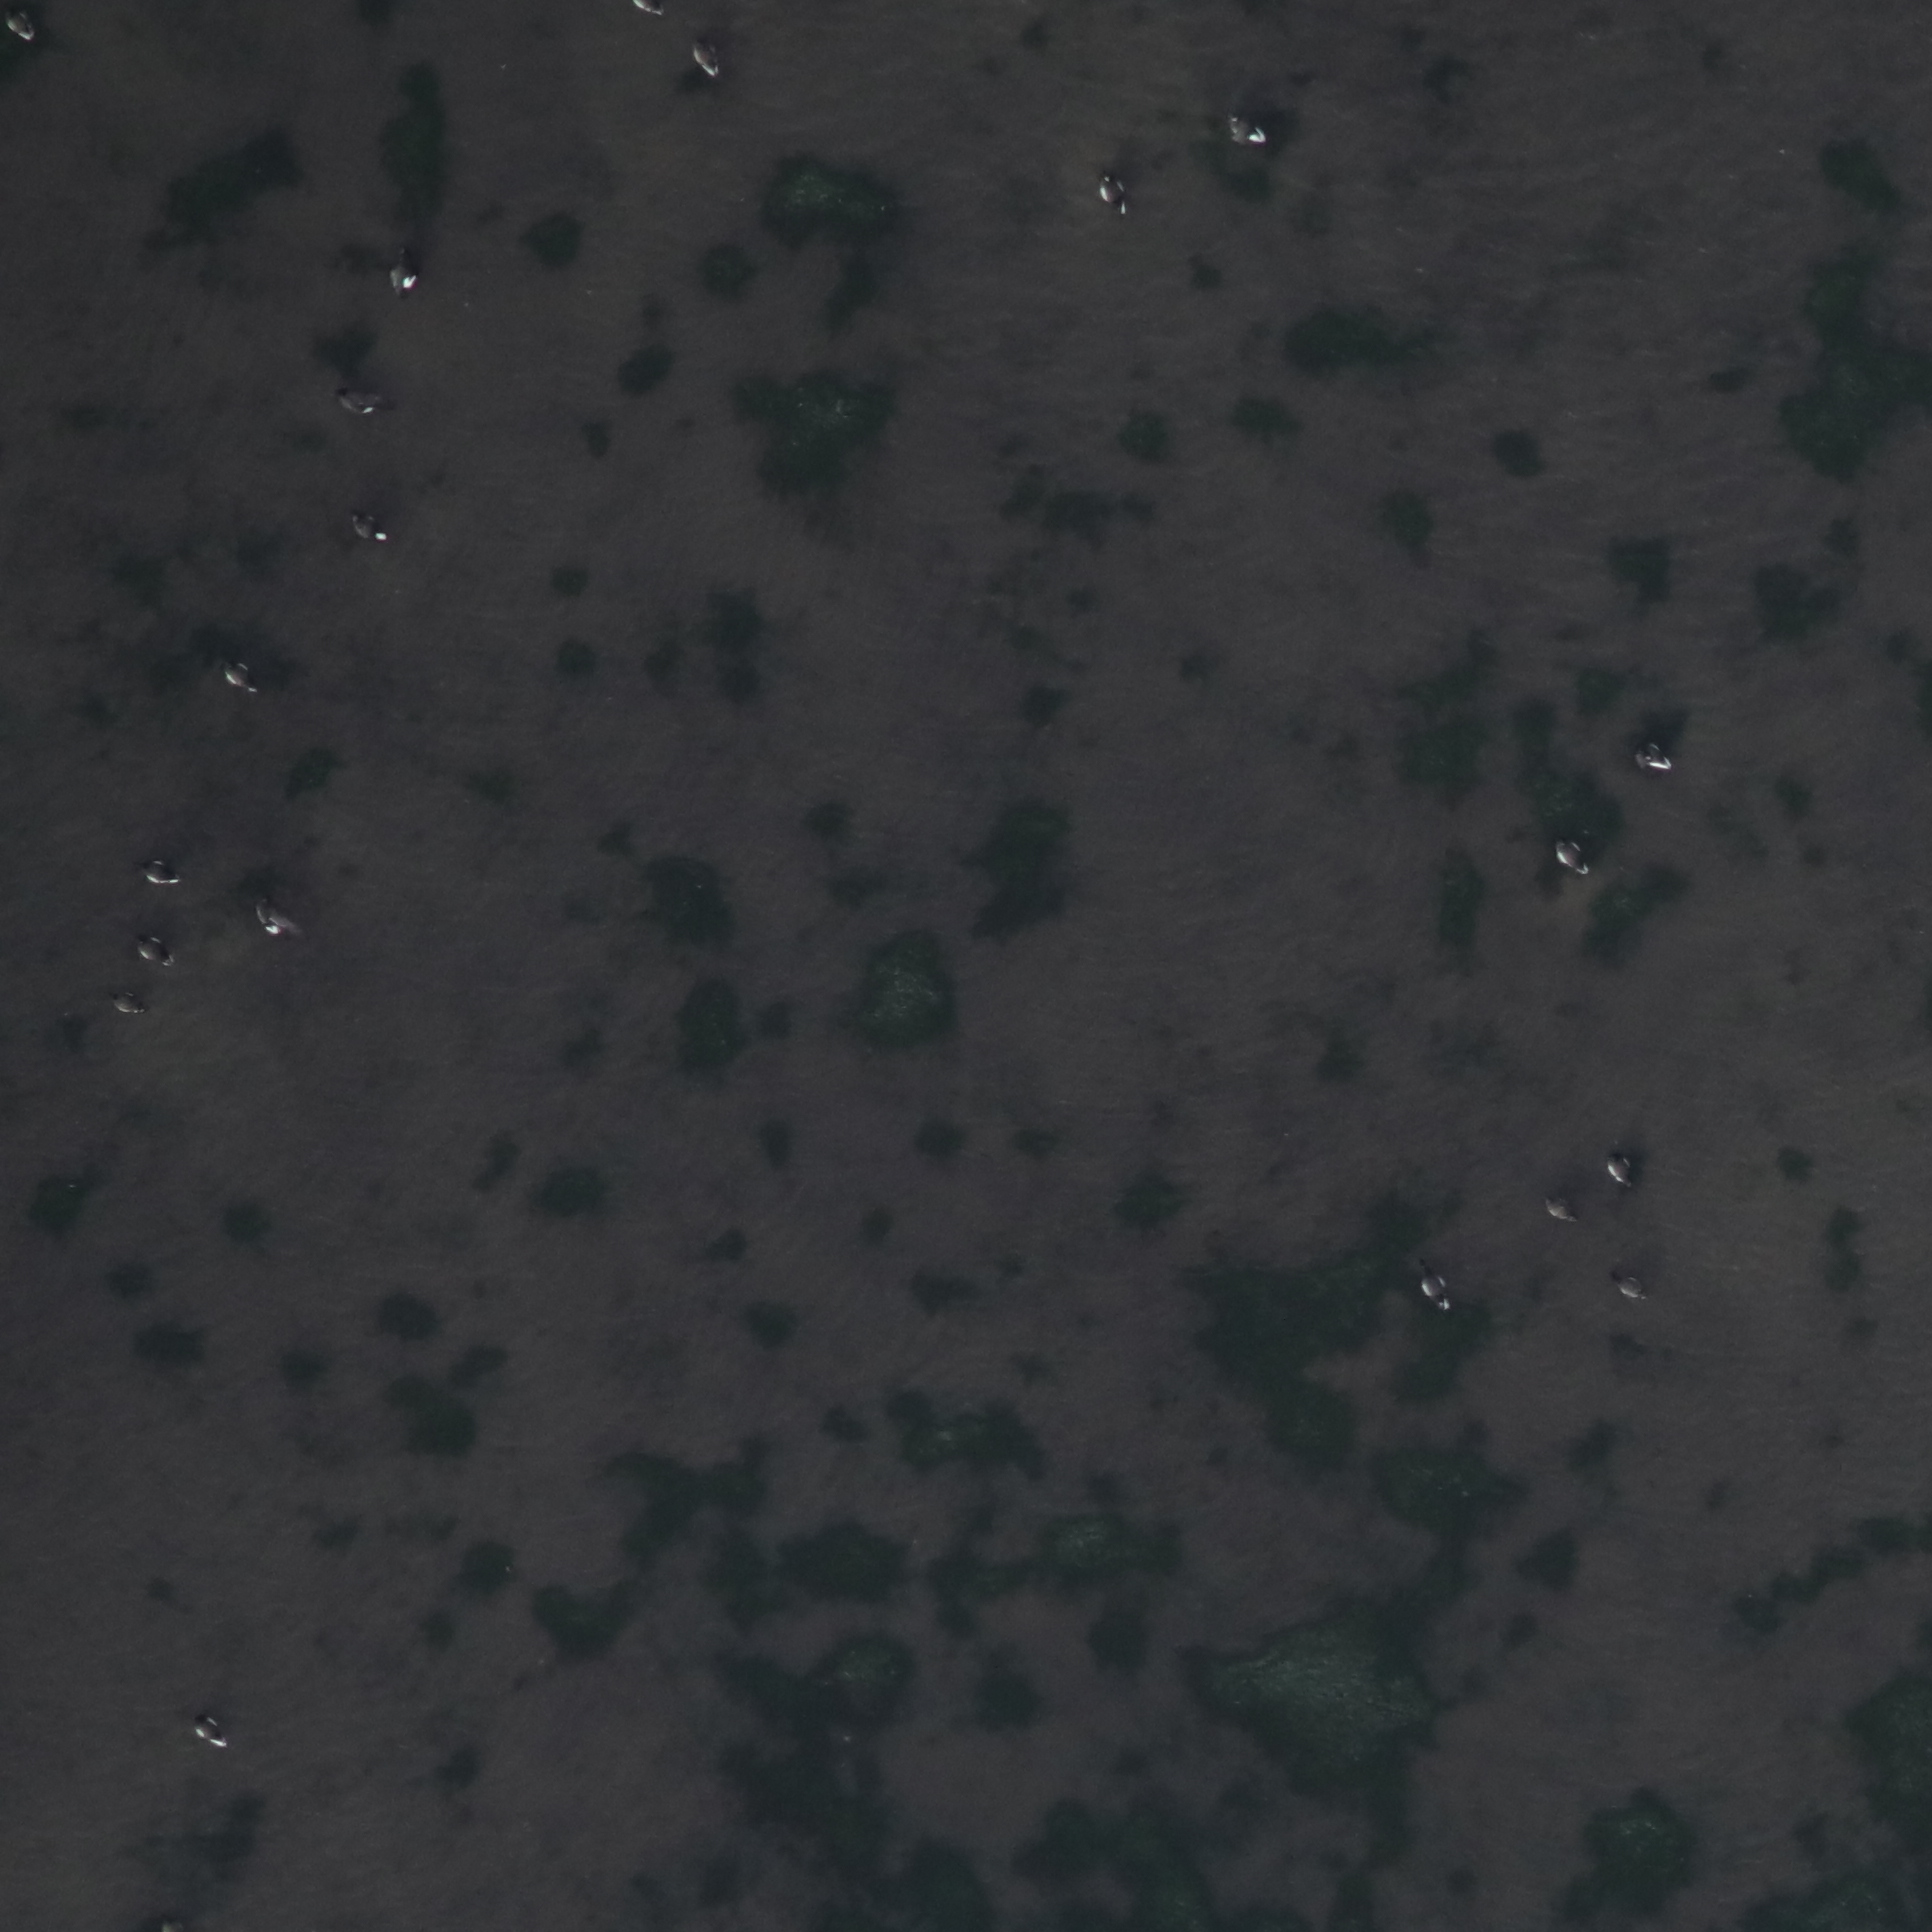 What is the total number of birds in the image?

19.